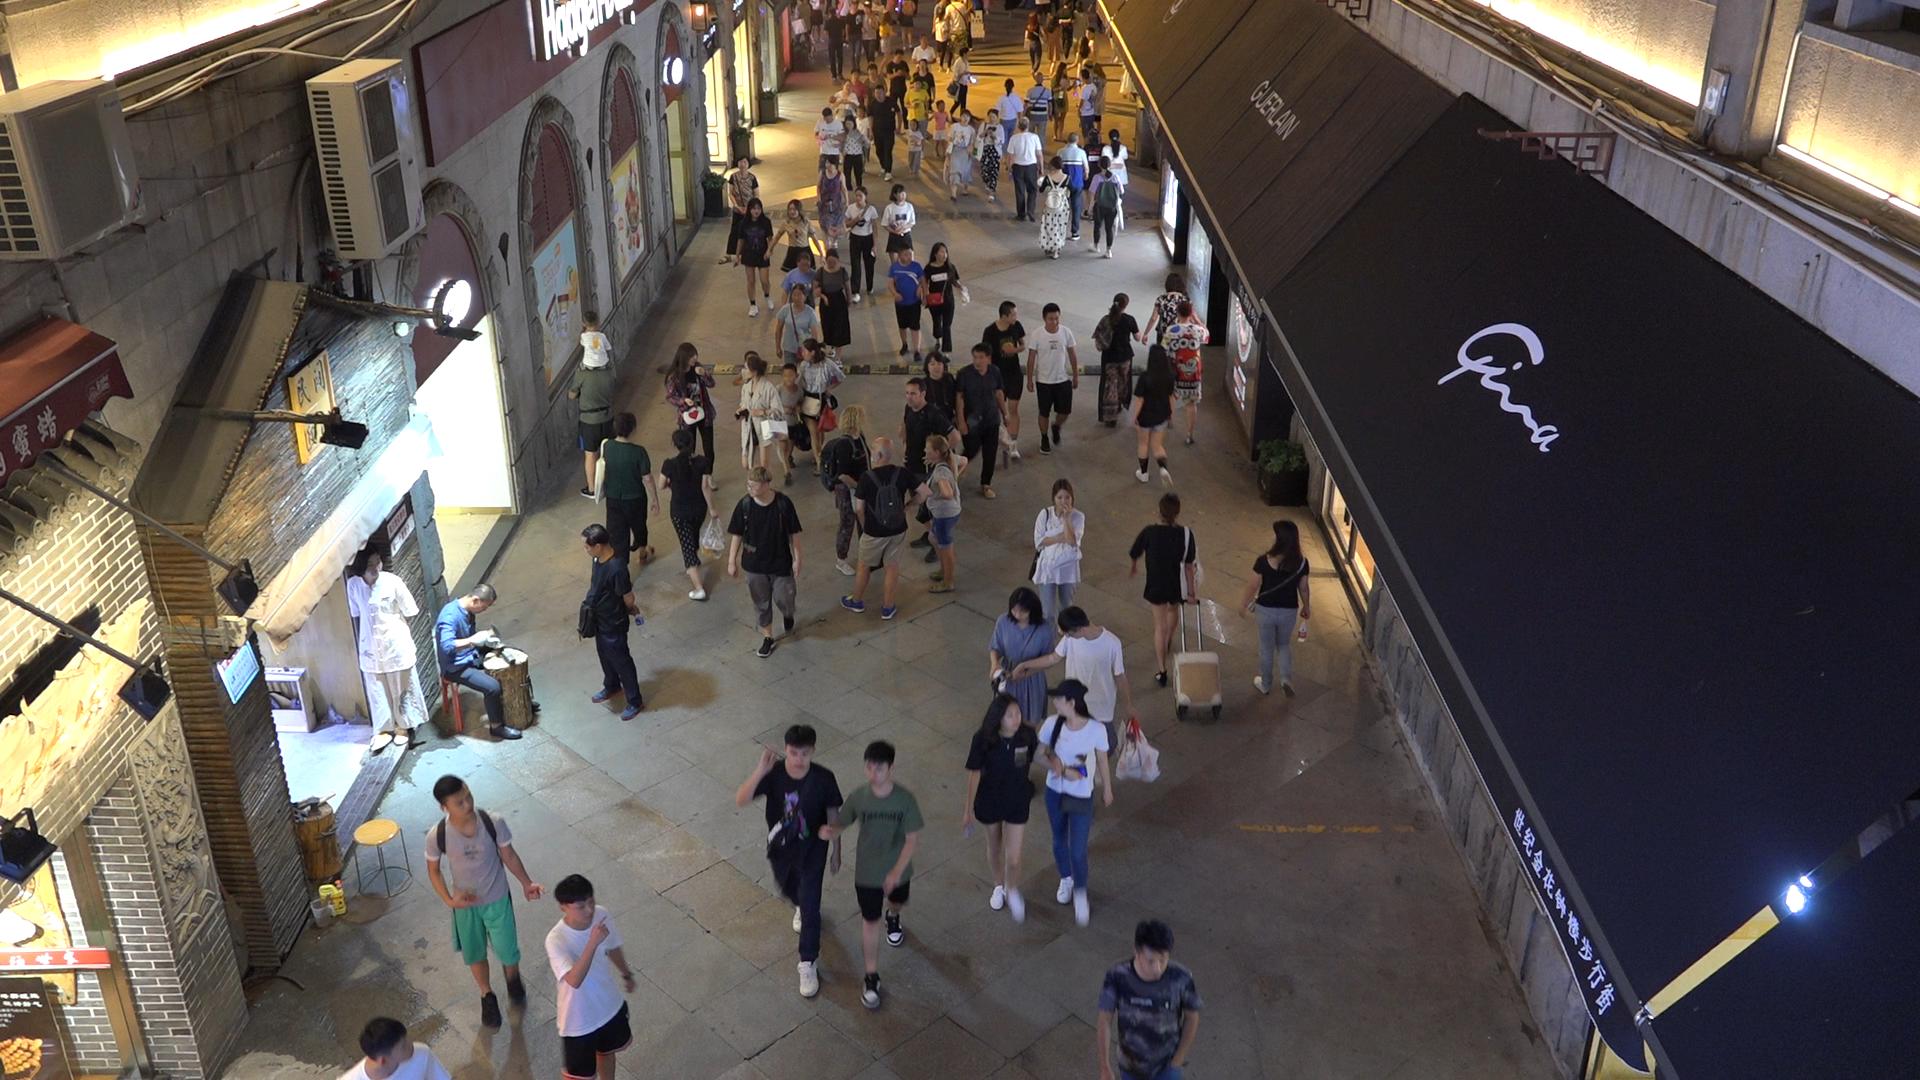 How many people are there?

75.